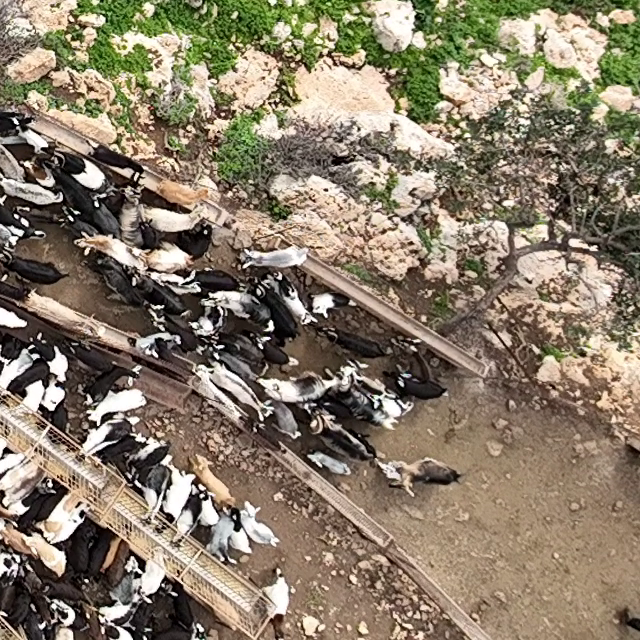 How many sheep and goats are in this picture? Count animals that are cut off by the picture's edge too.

105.